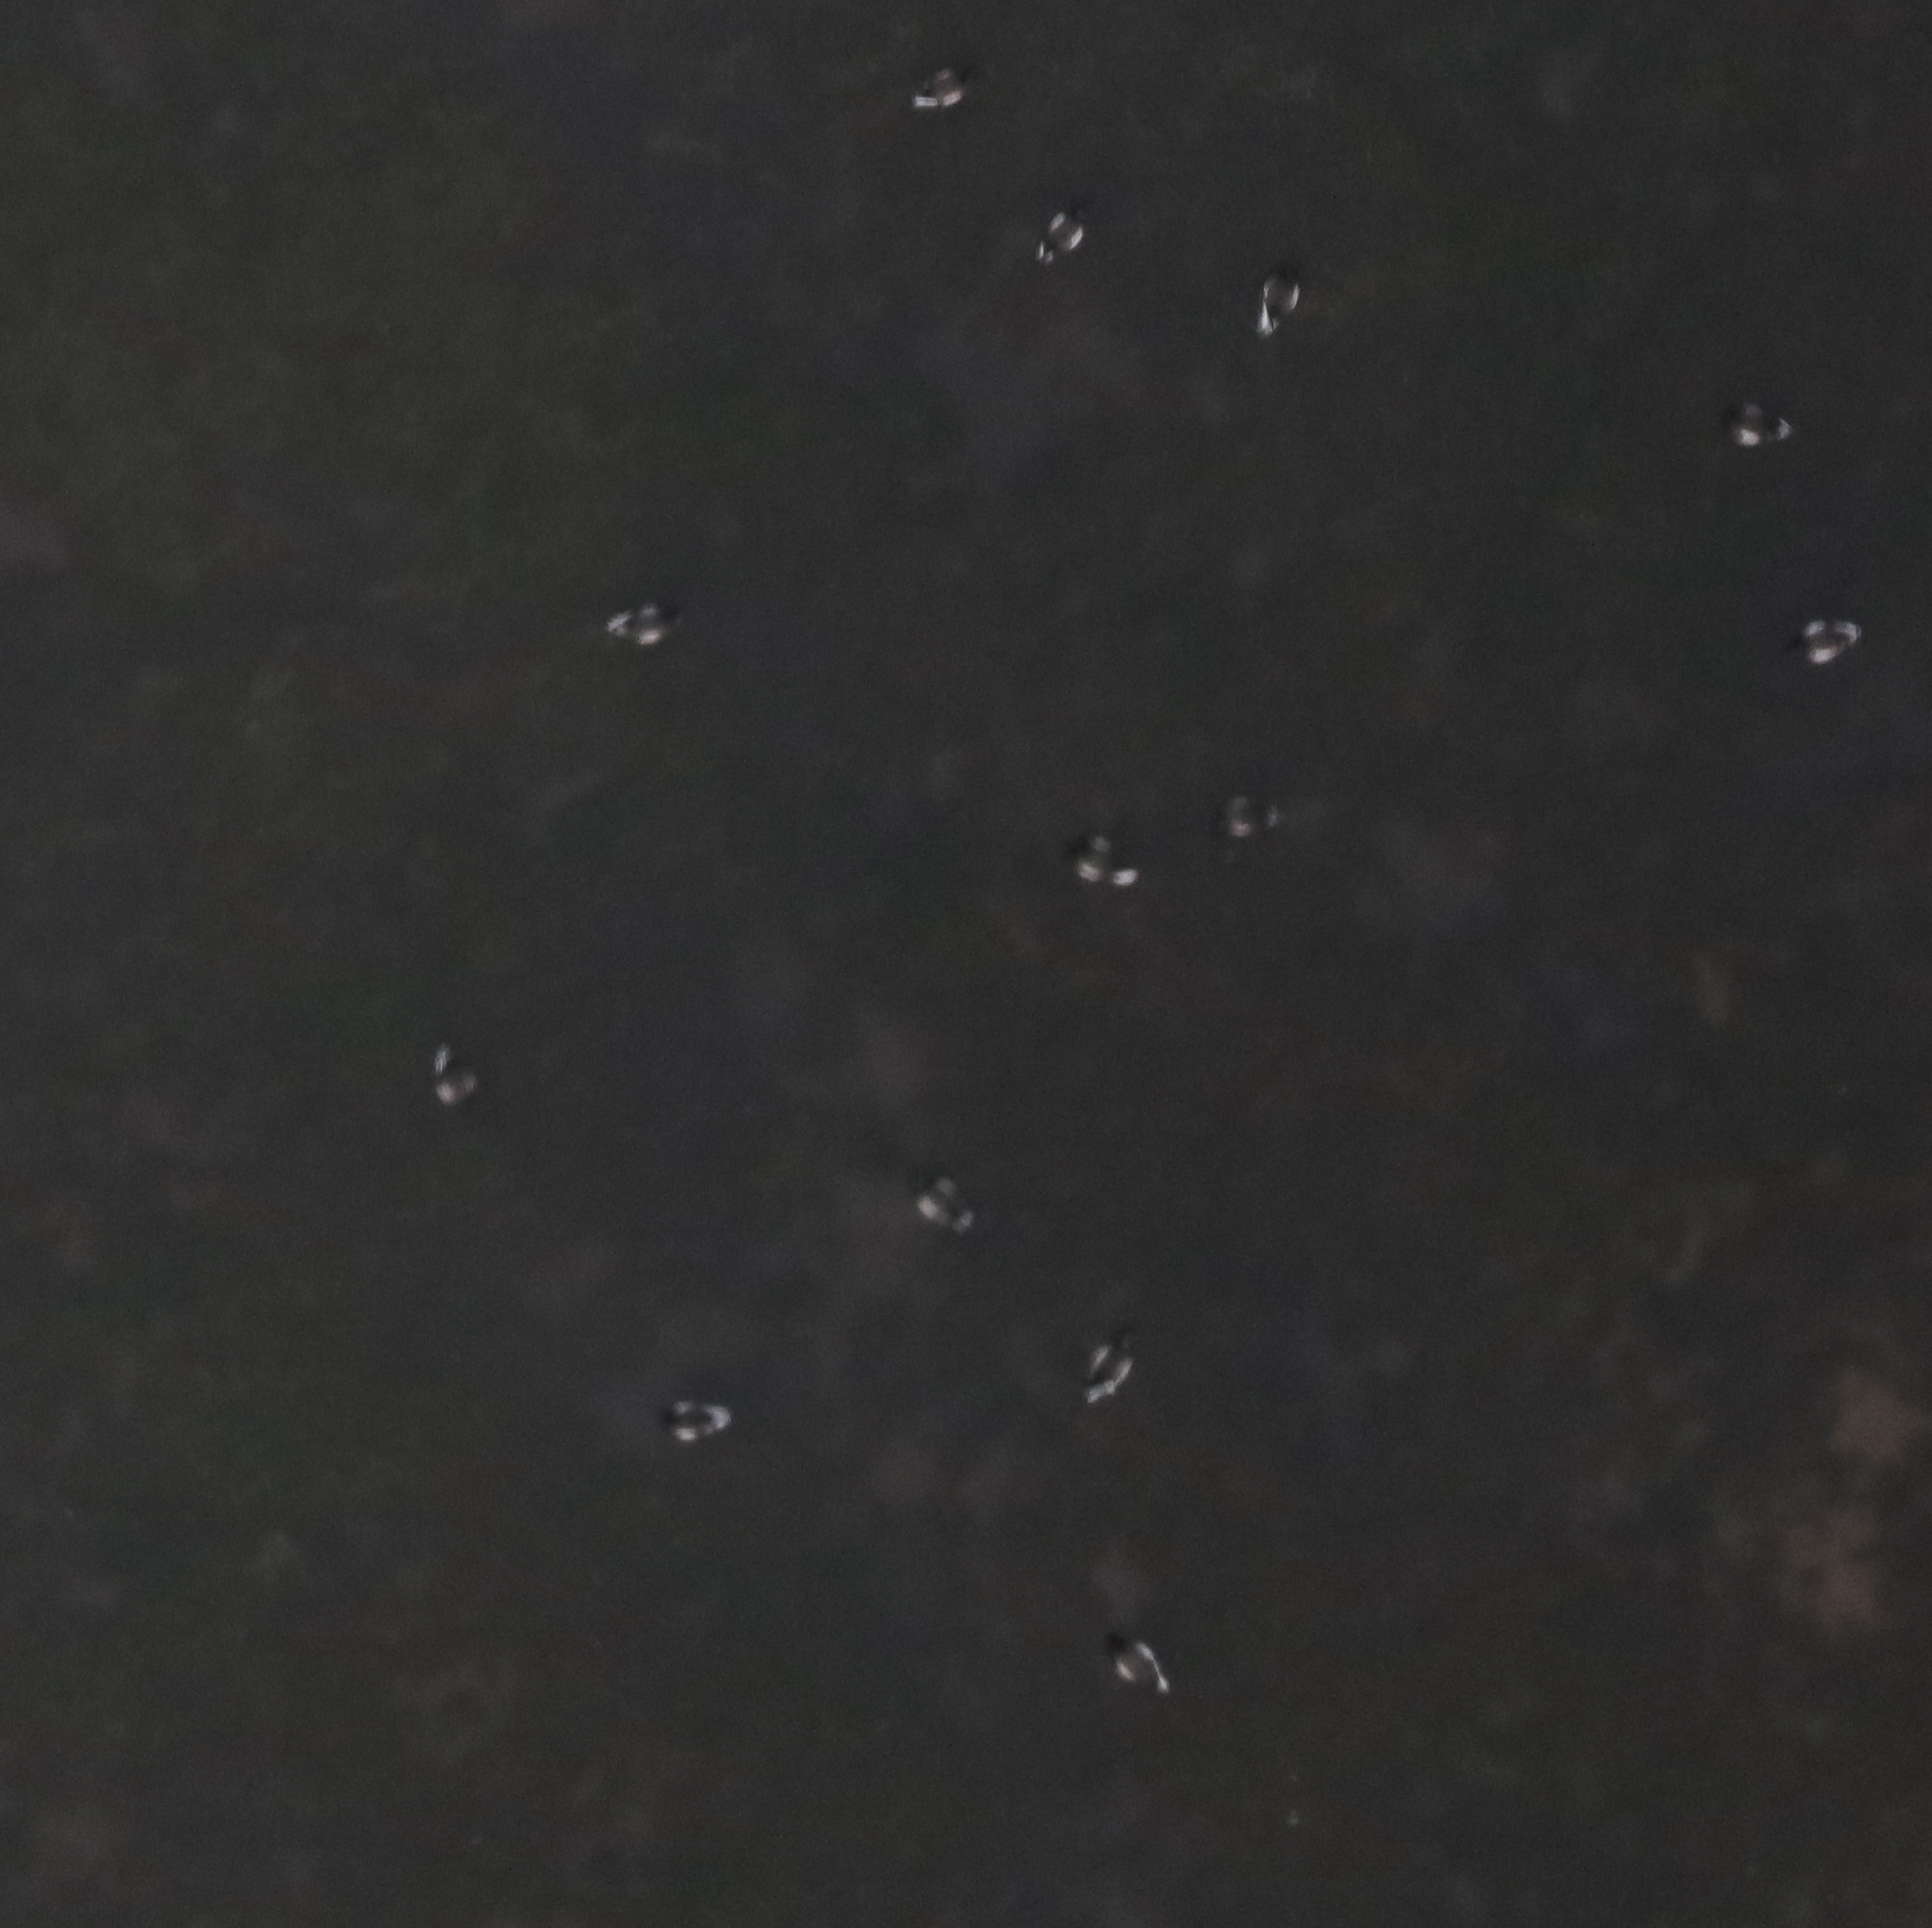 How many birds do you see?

13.